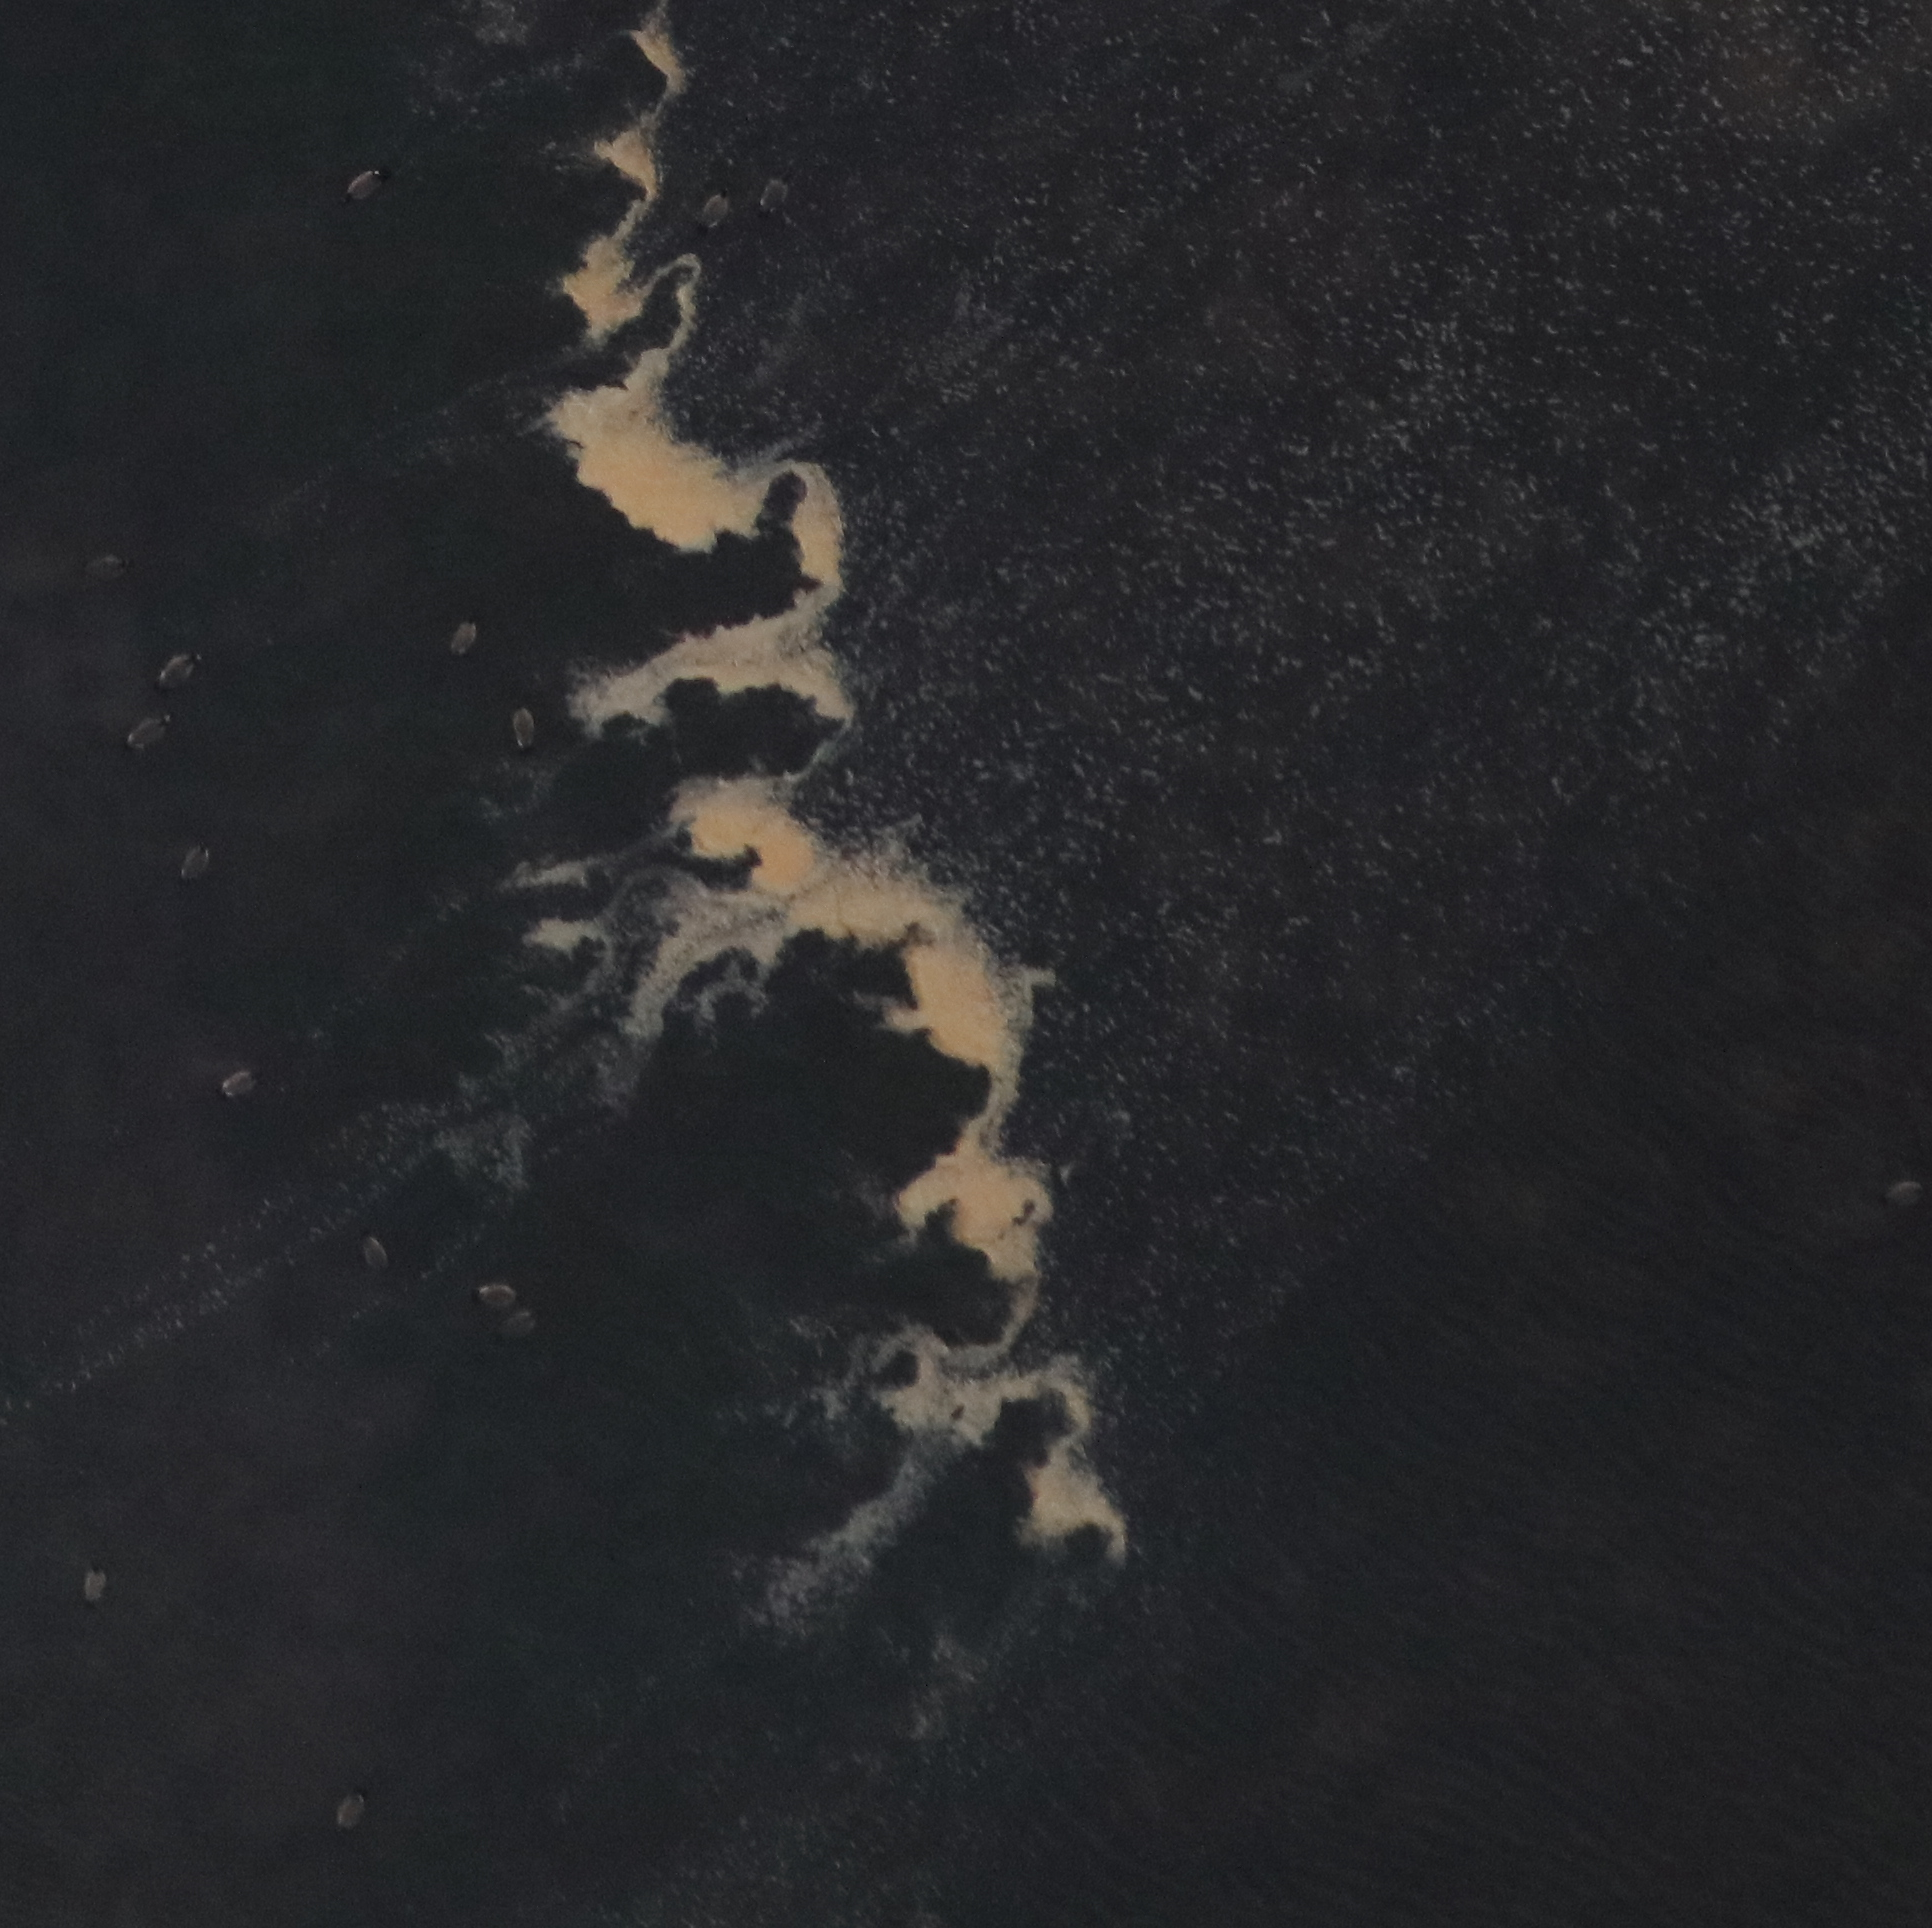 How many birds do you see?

16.